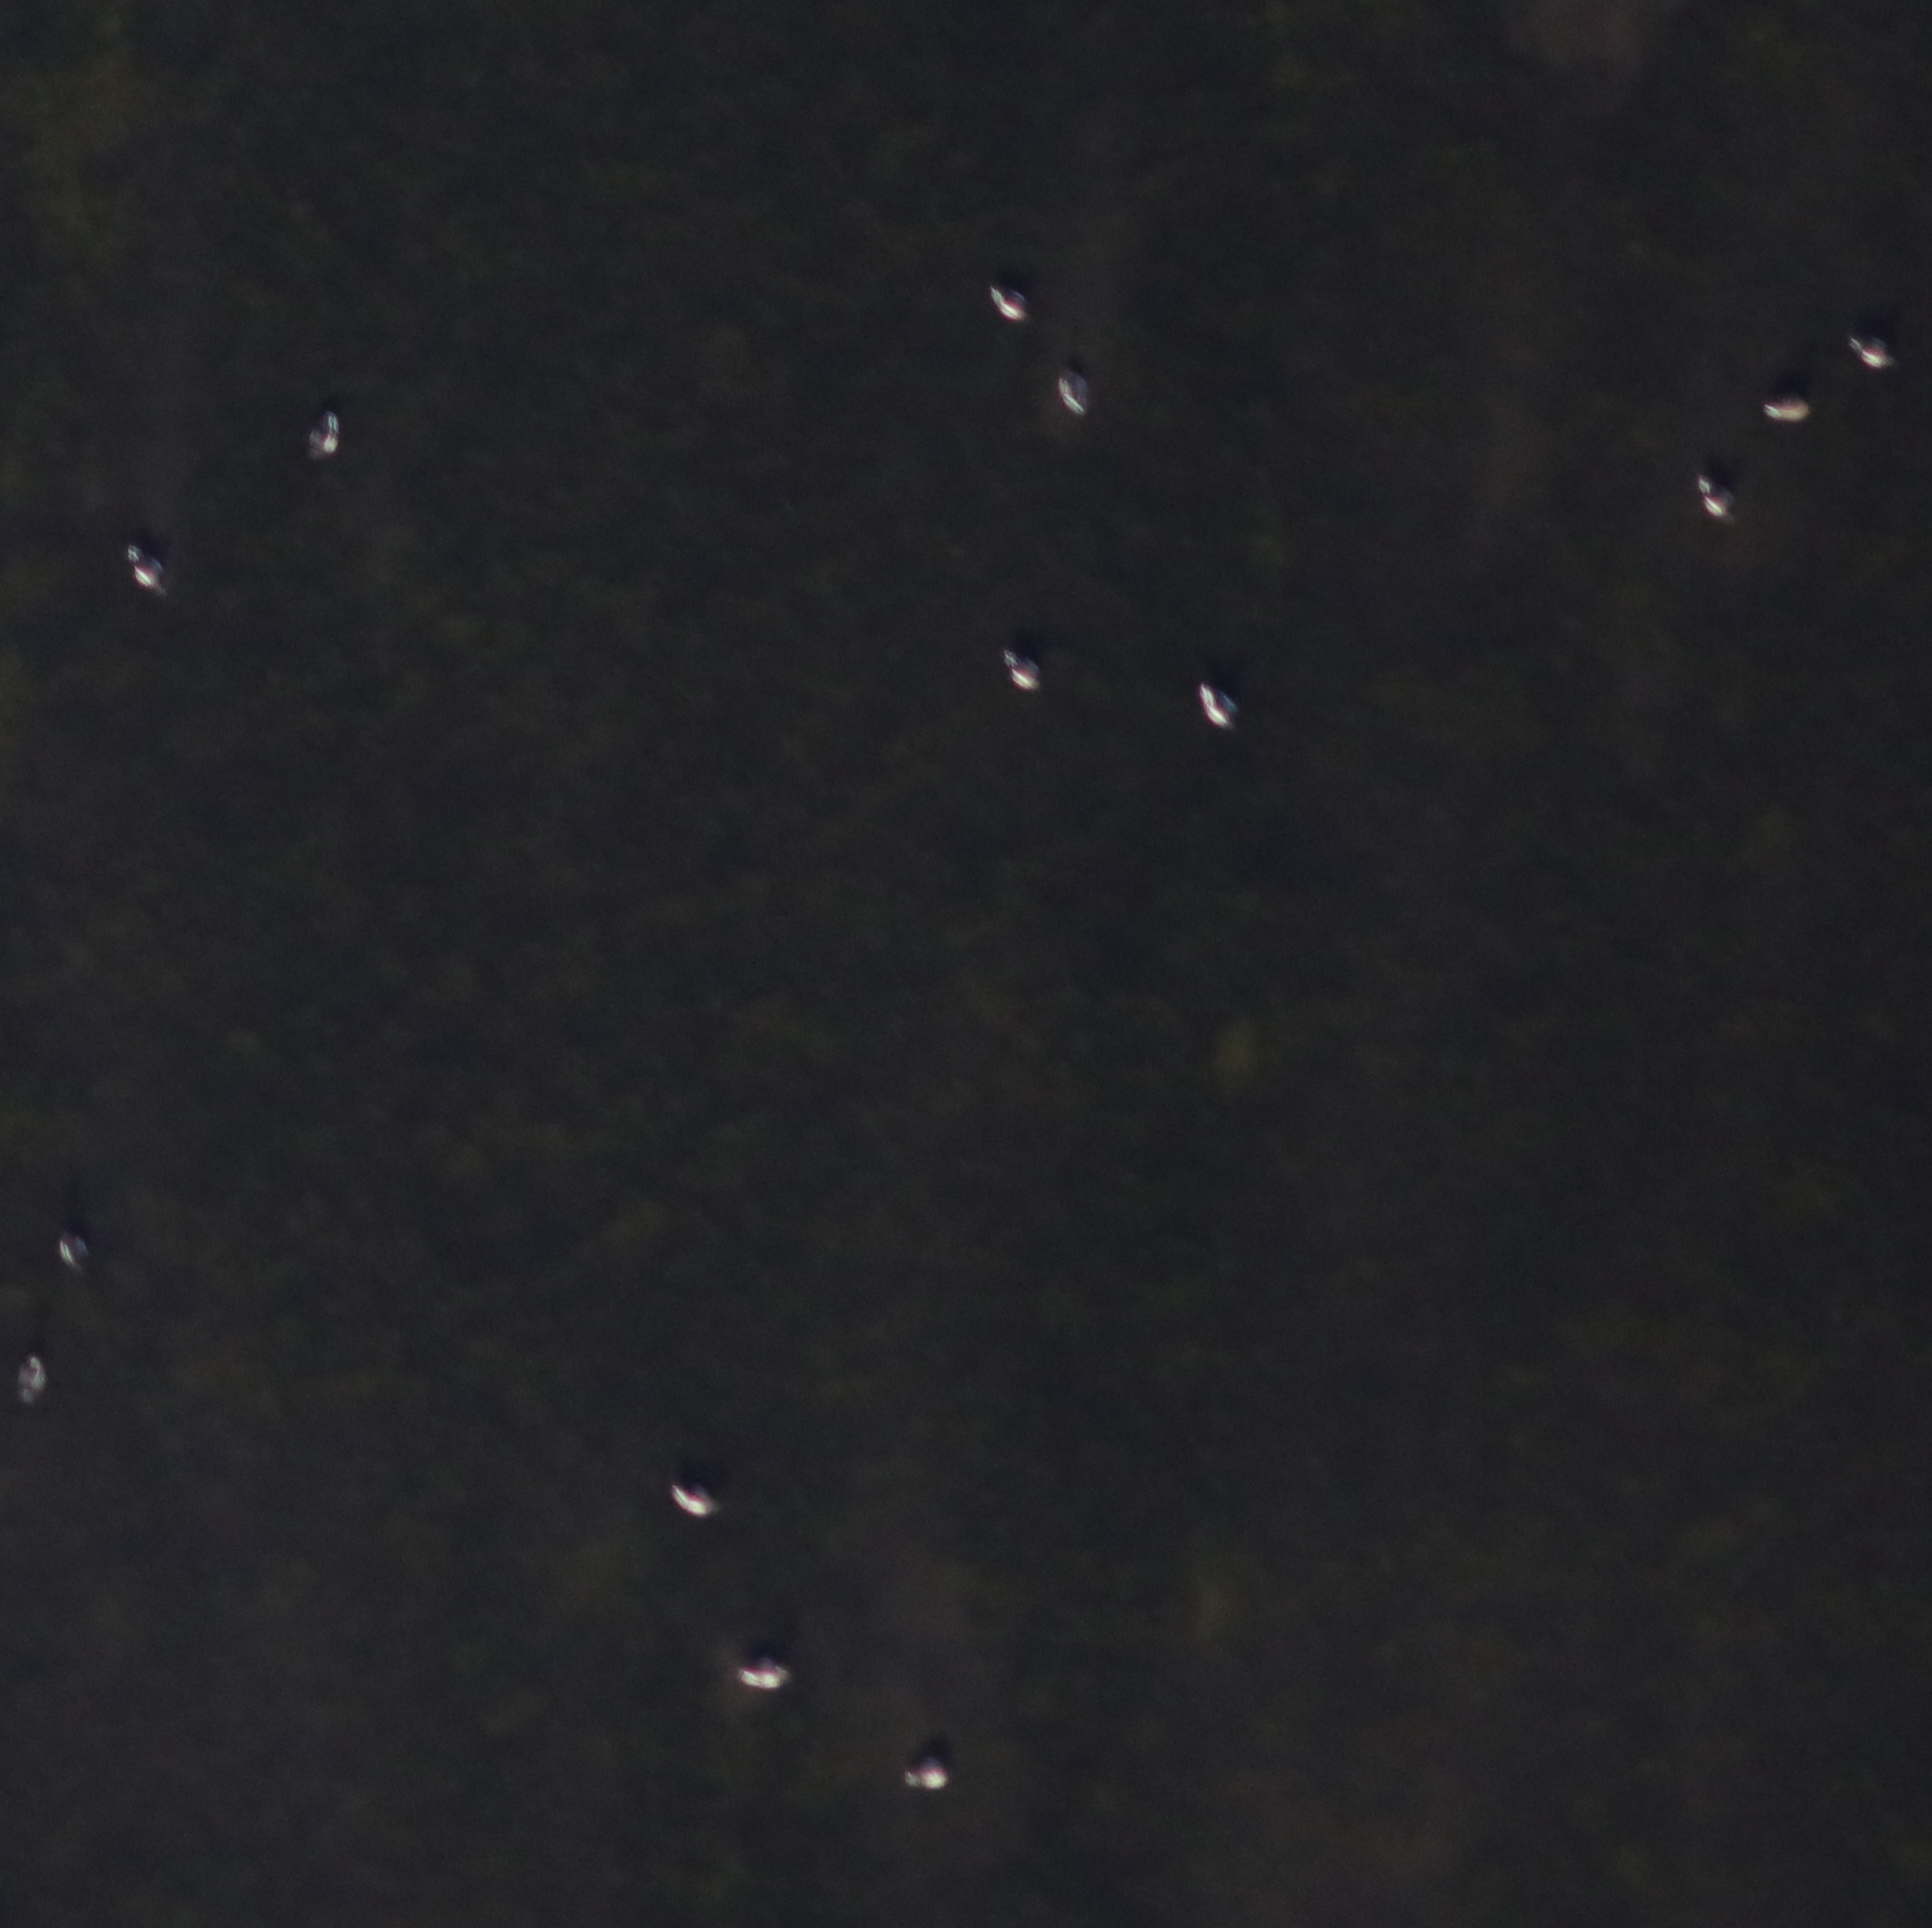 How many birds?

14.